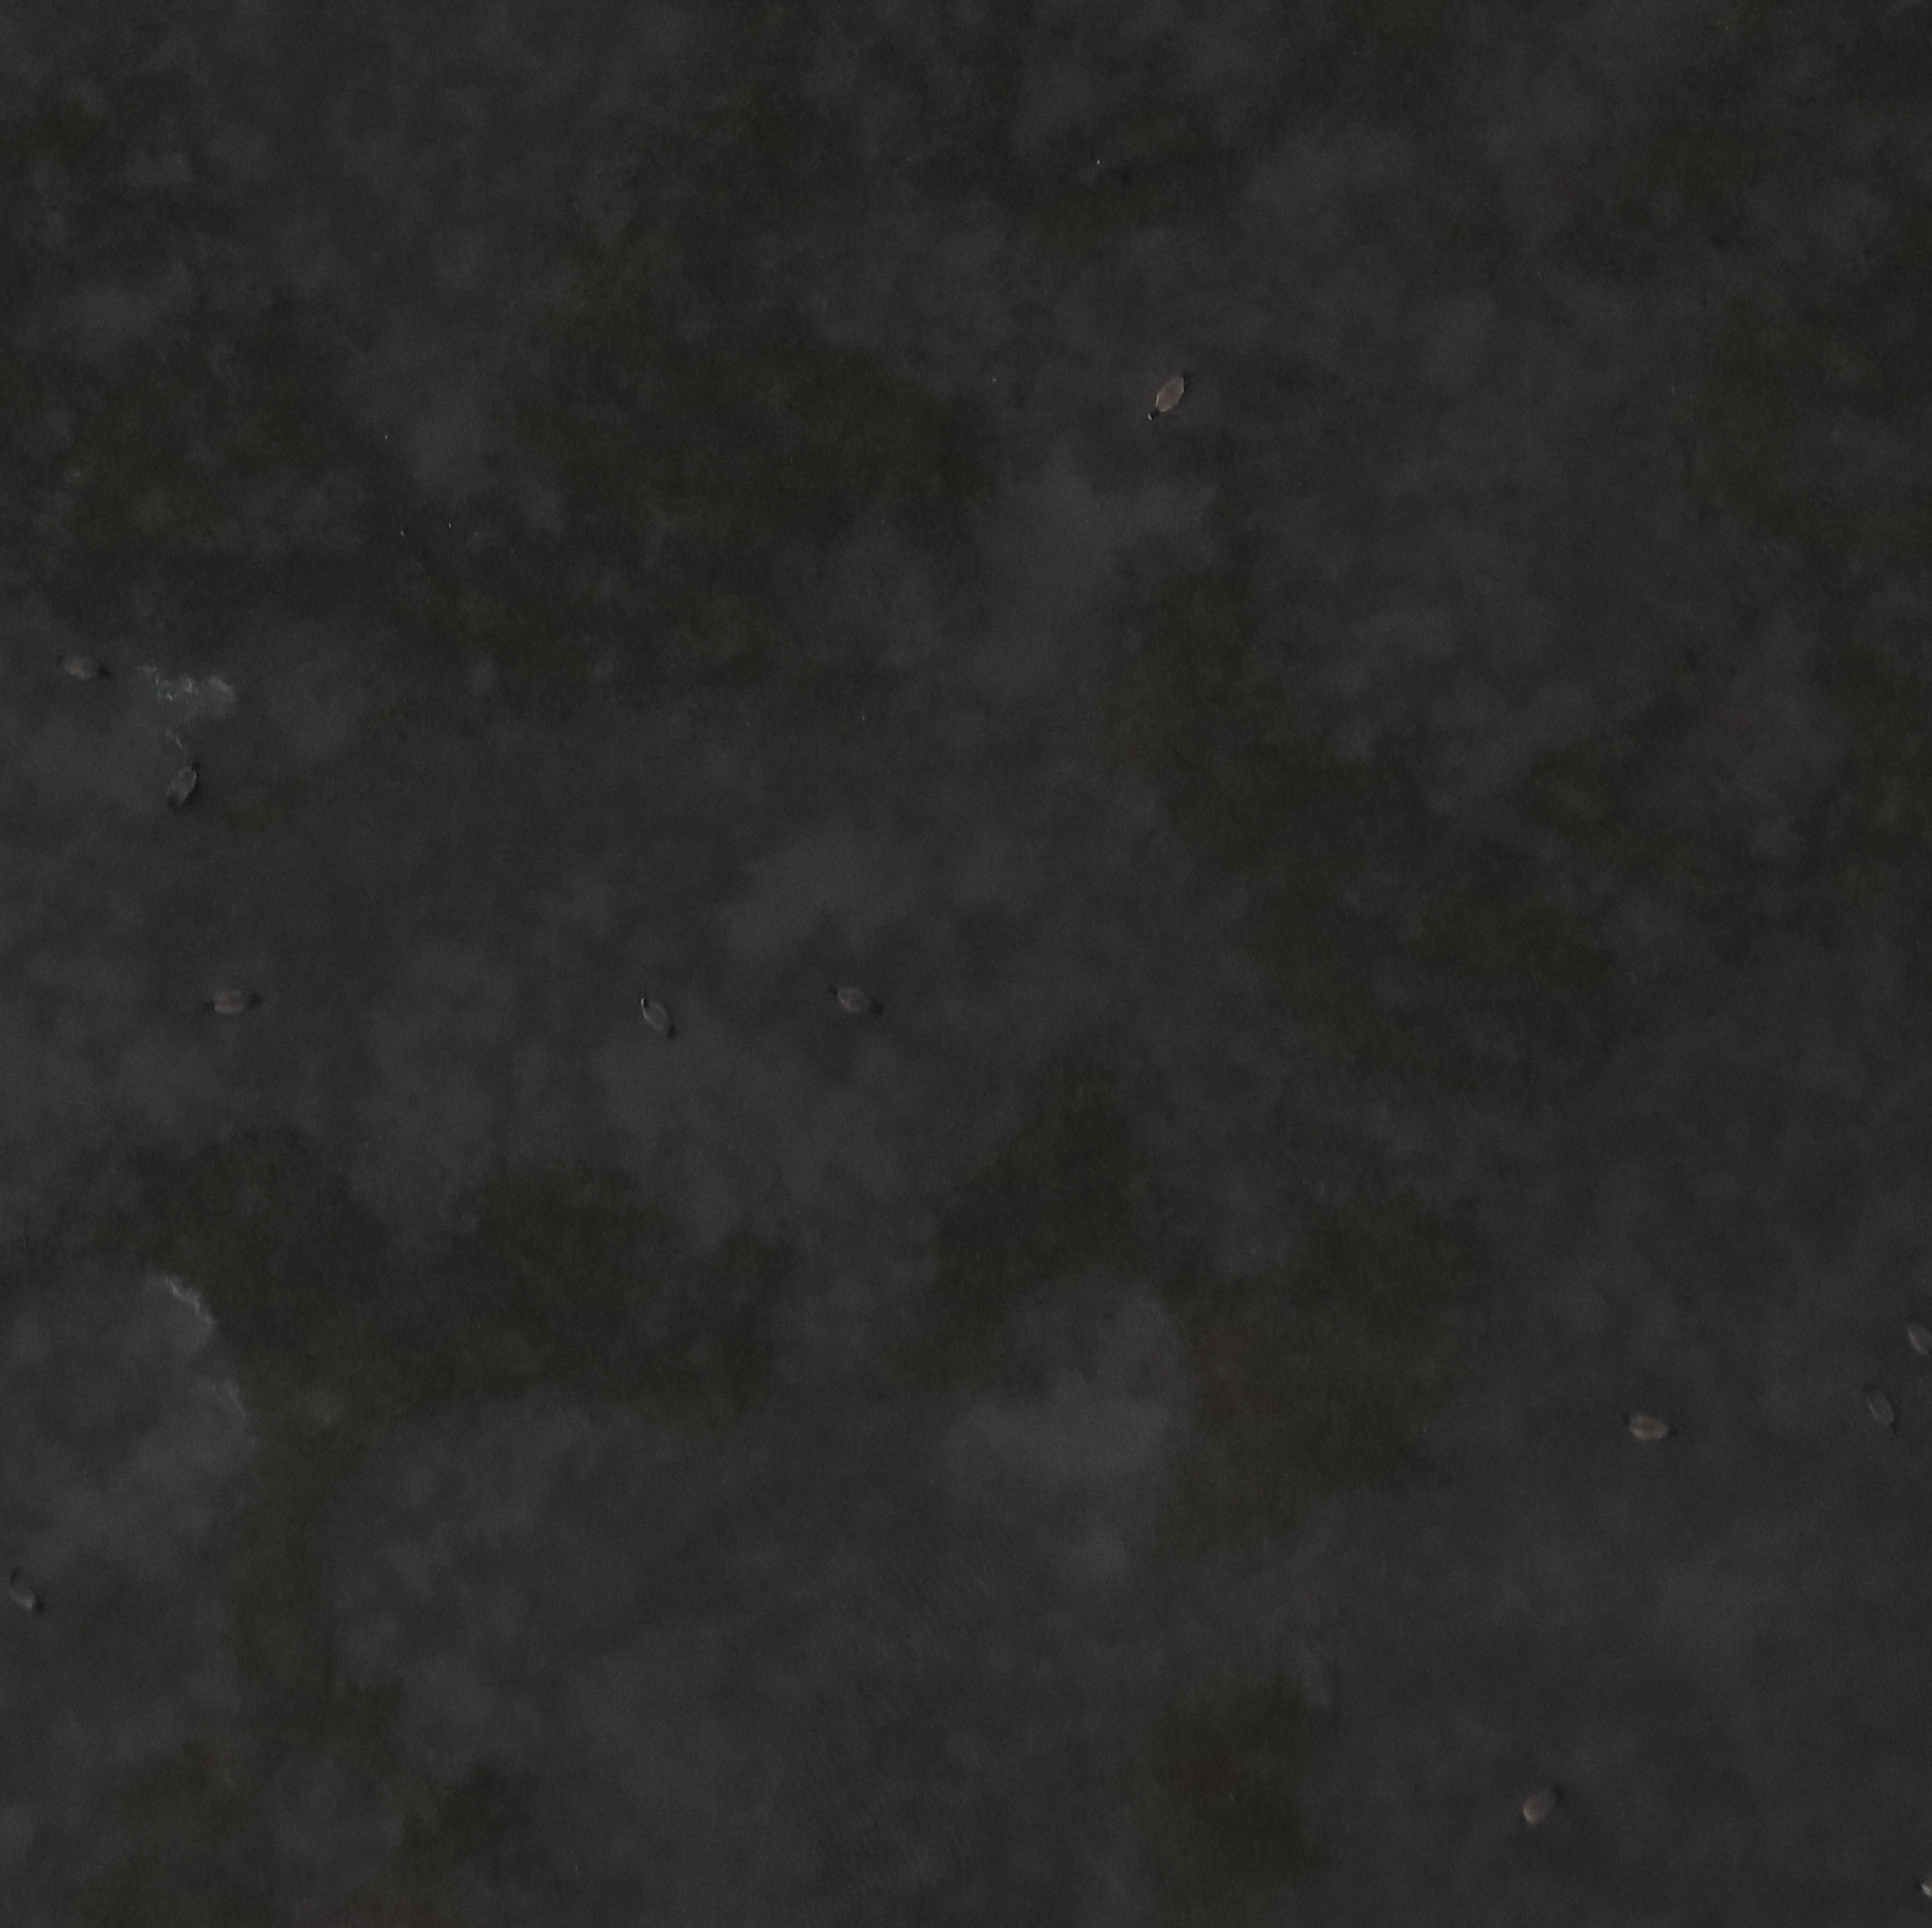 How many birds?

11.